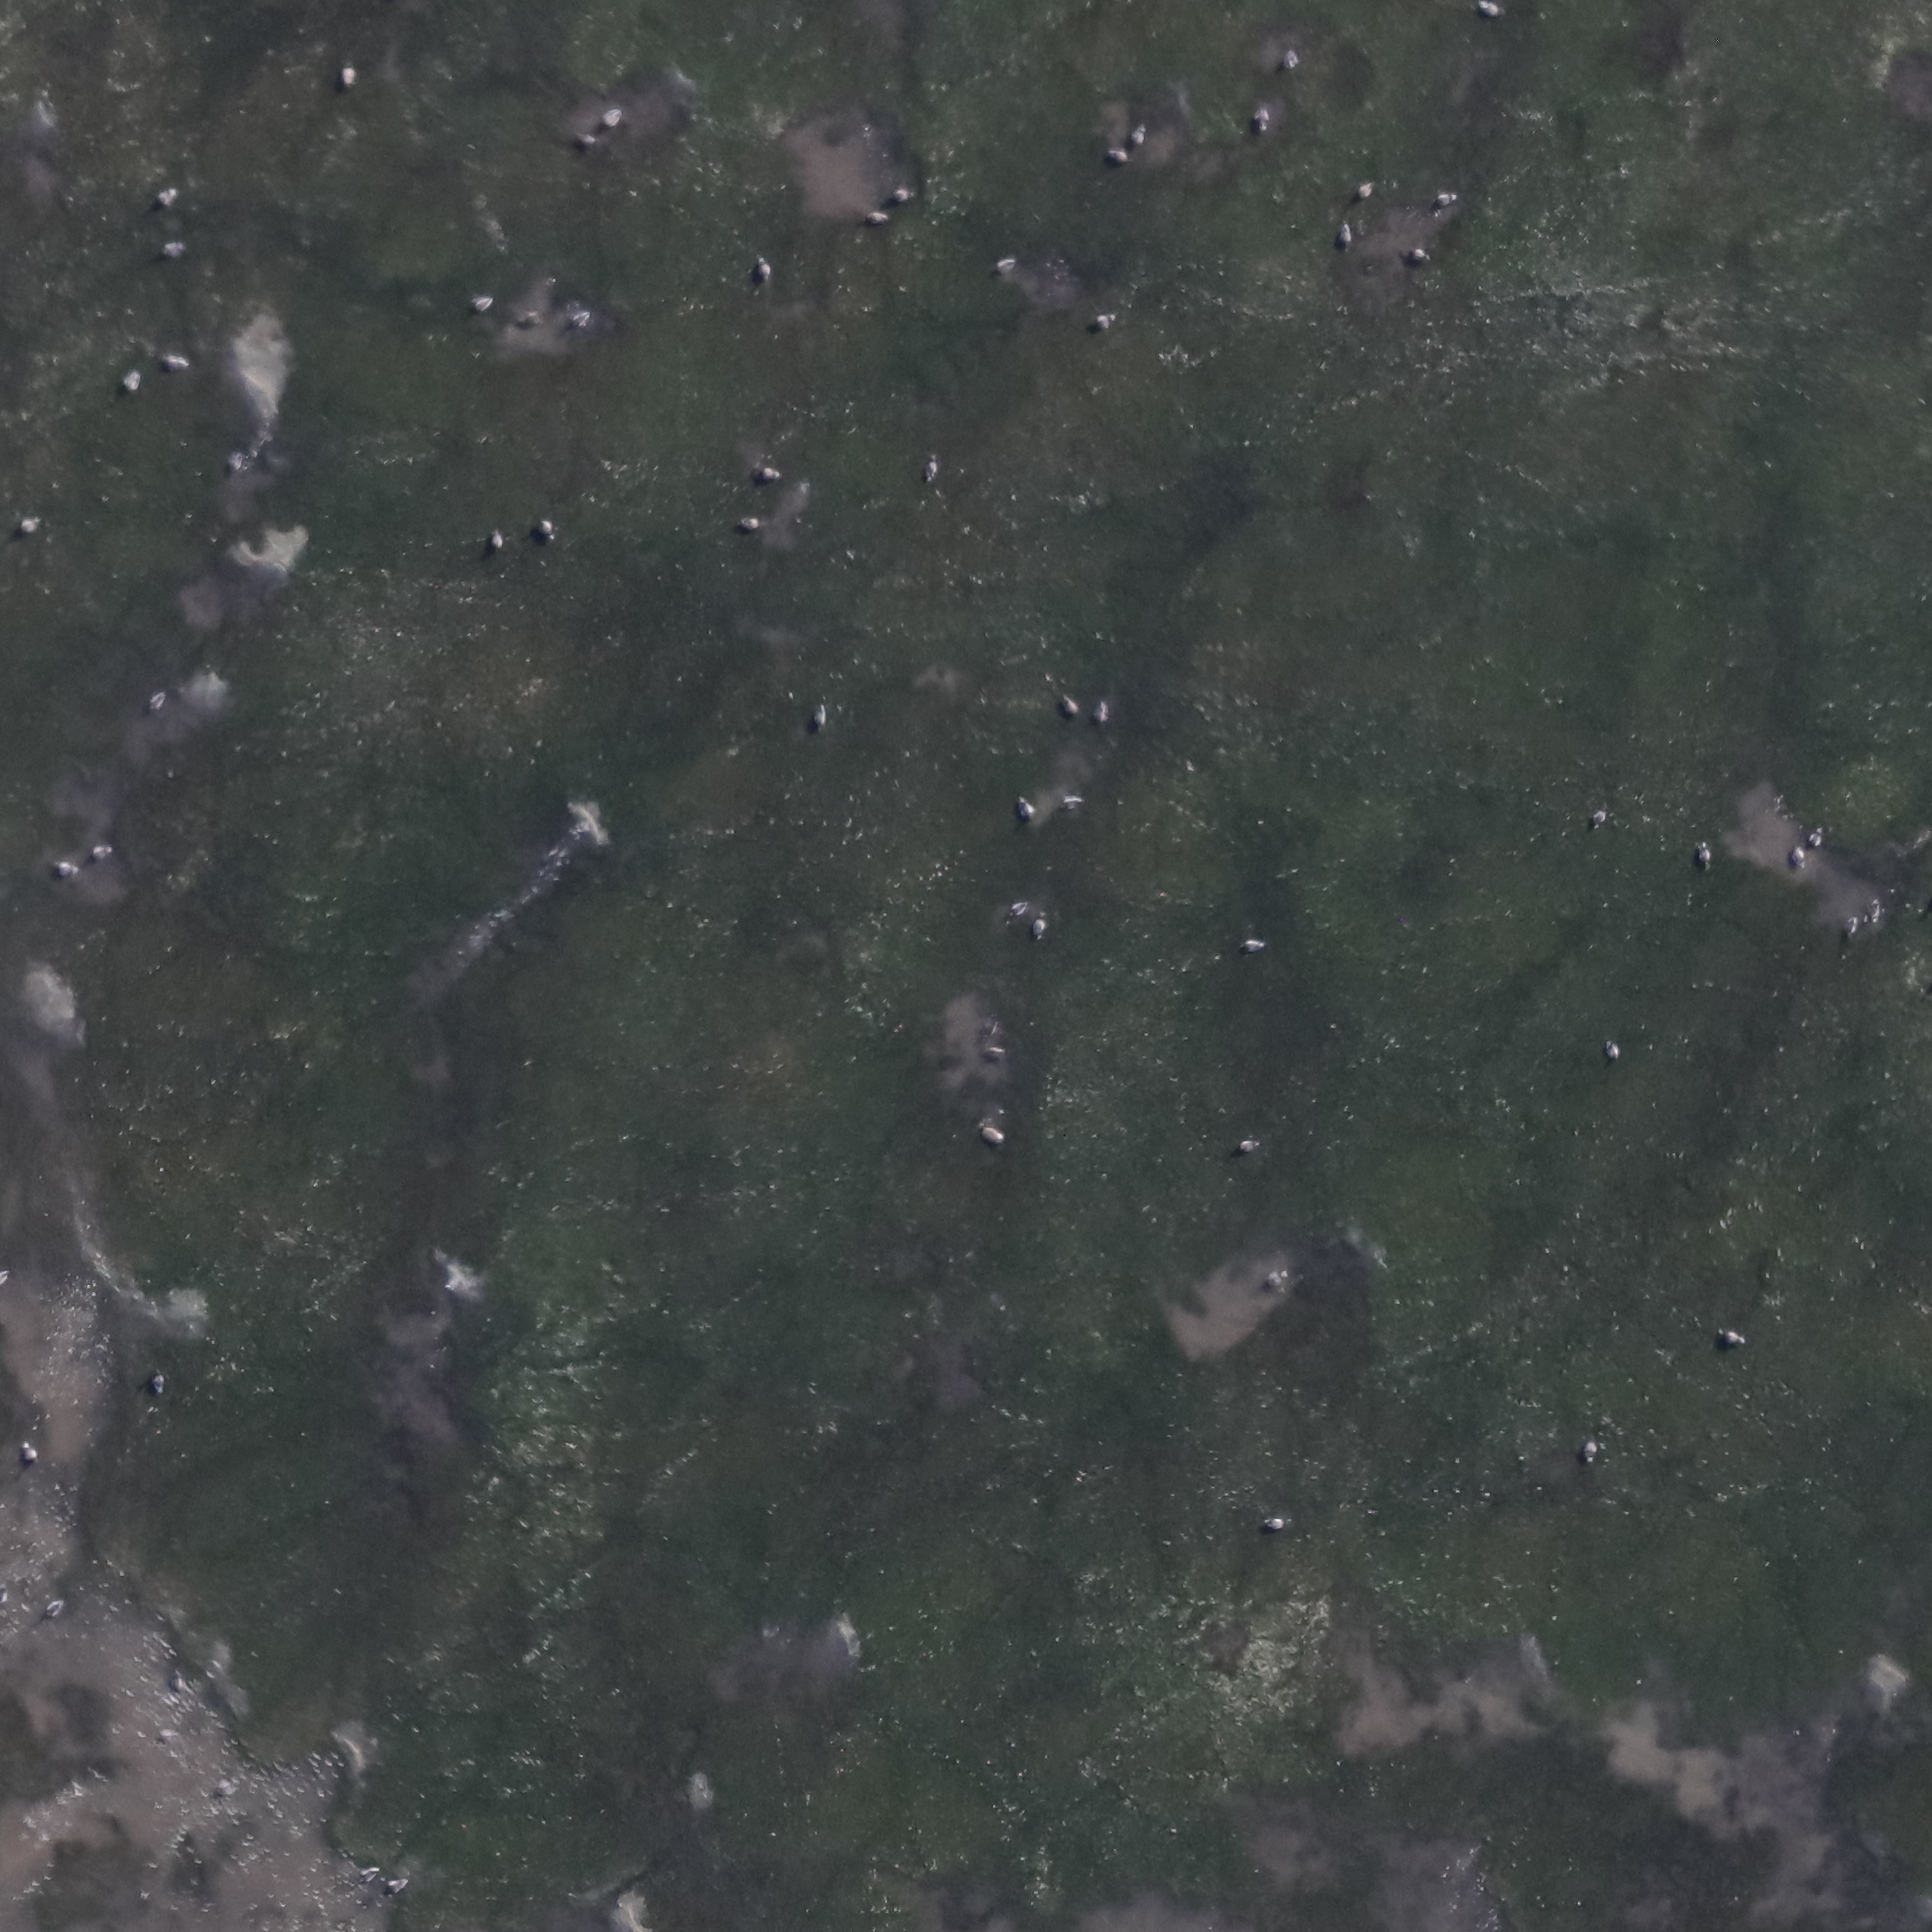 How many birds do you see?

68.